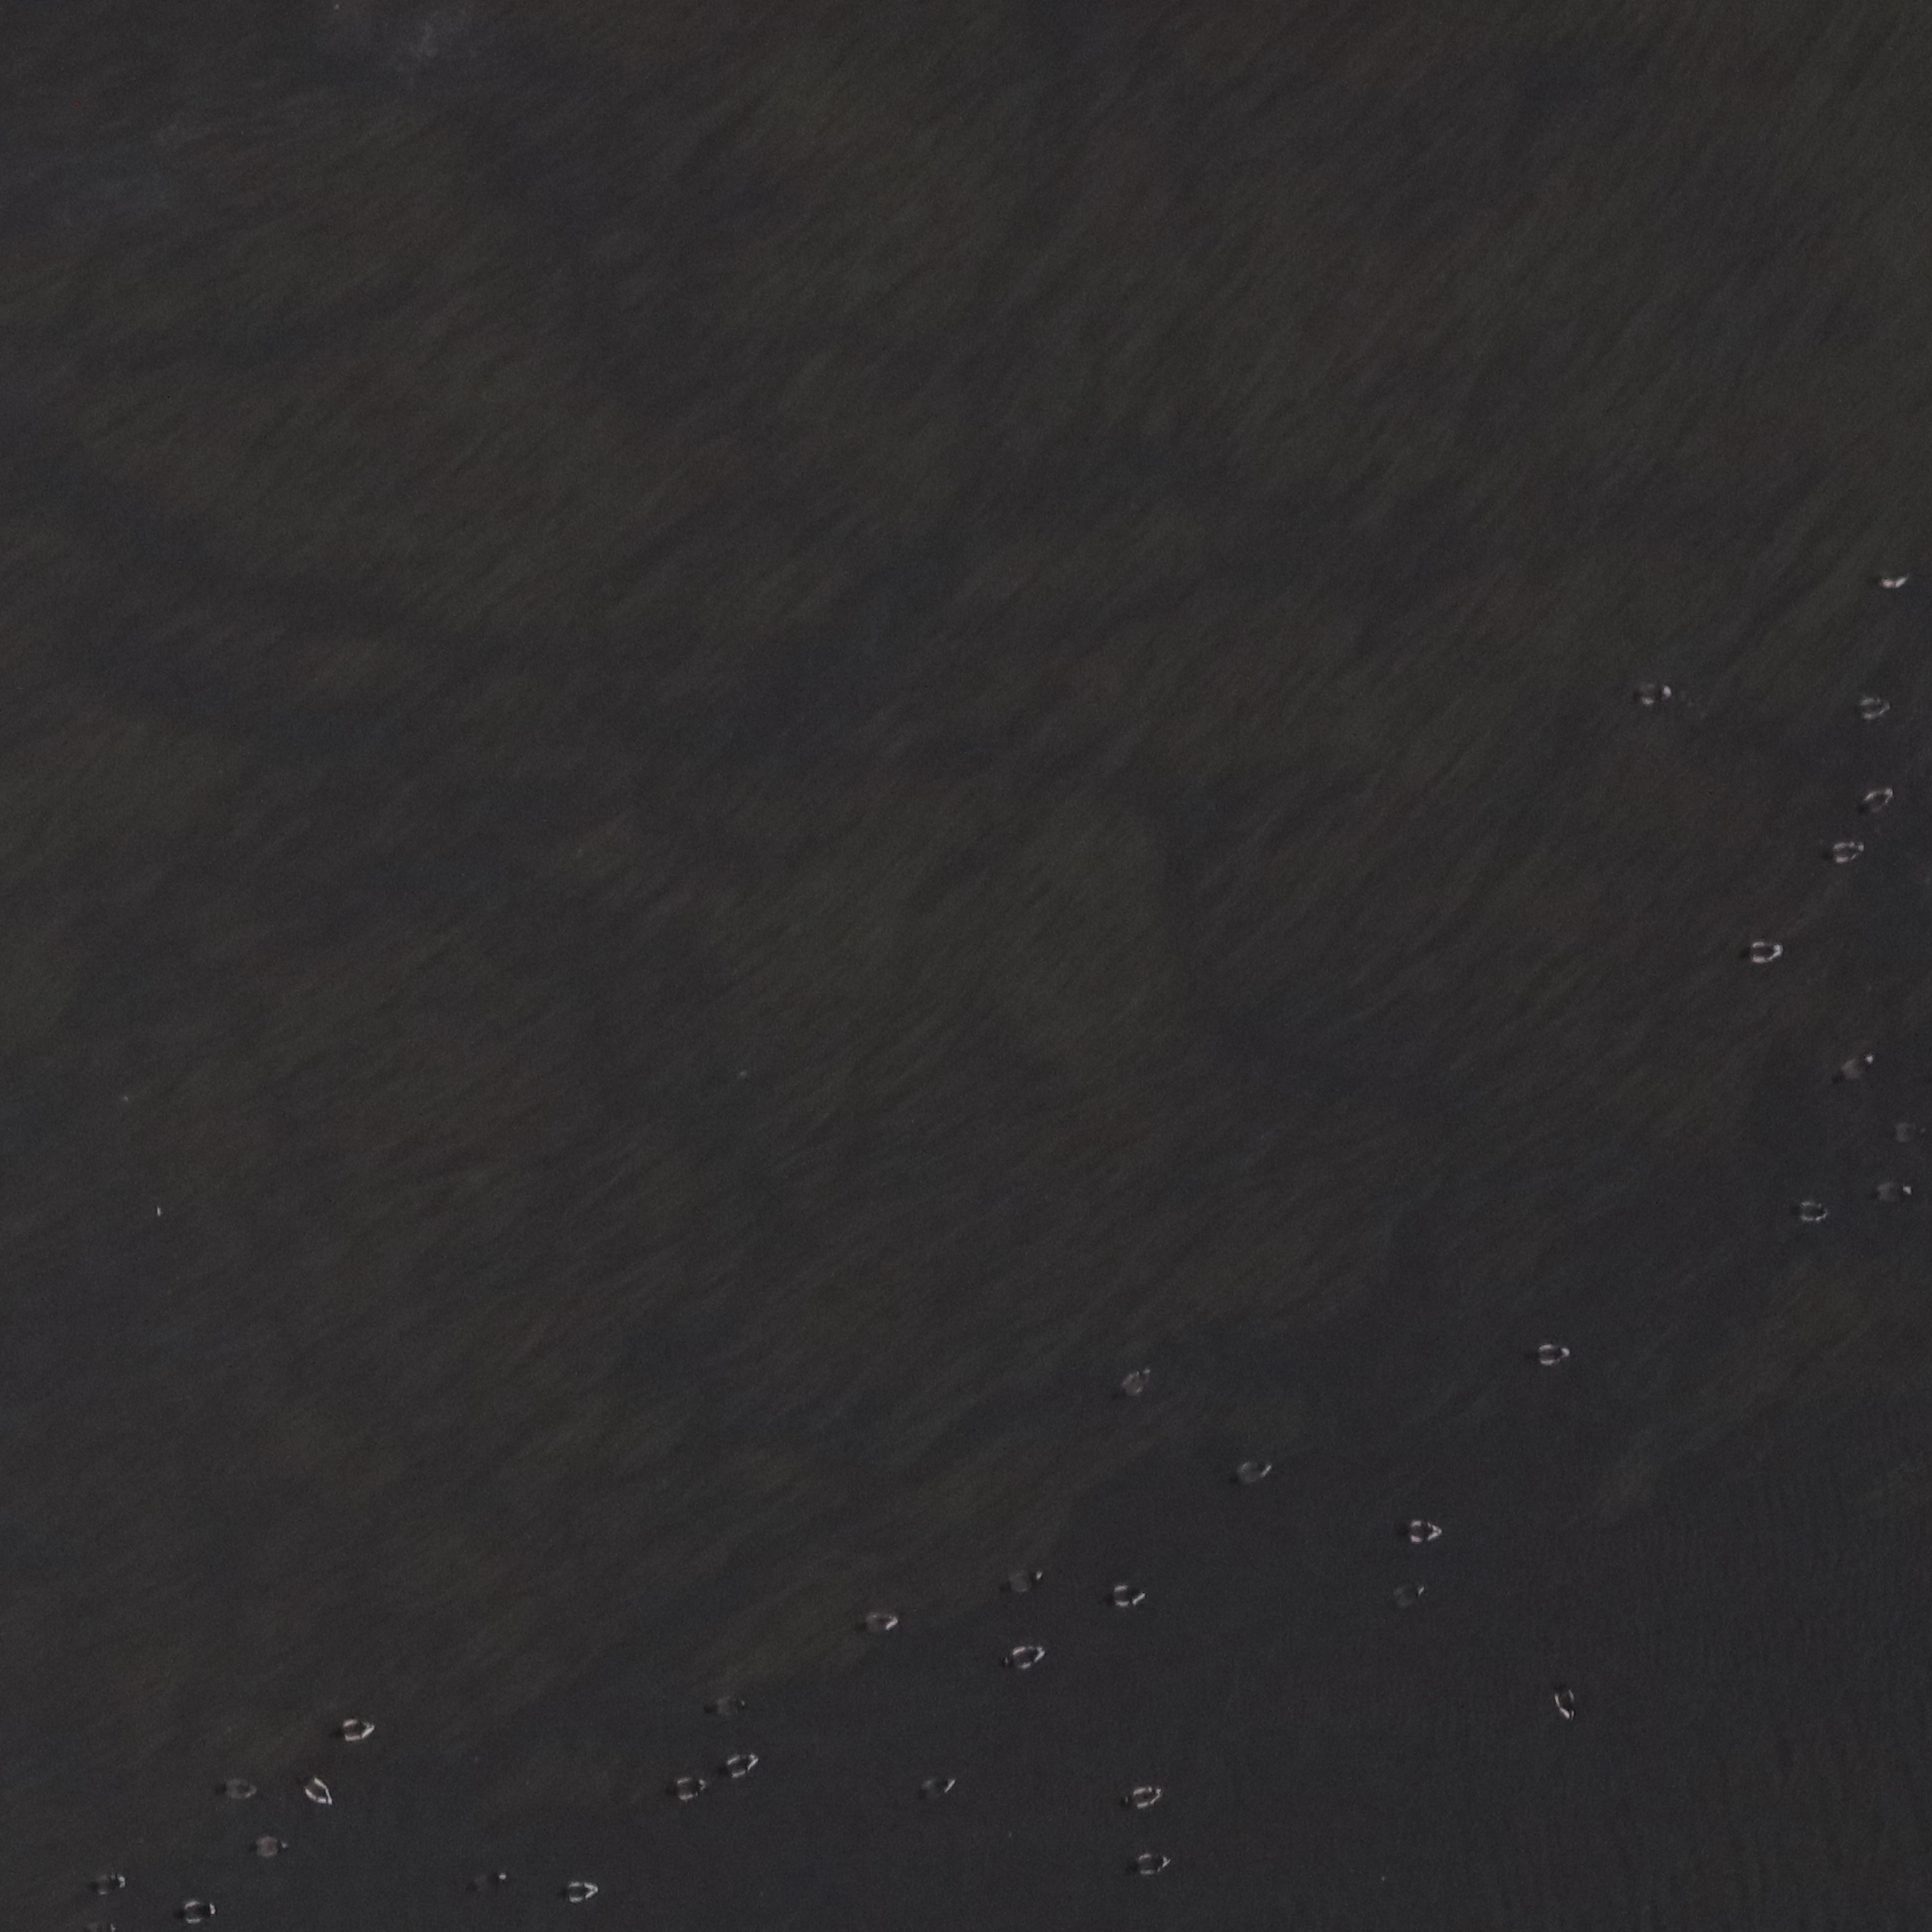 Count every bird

35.